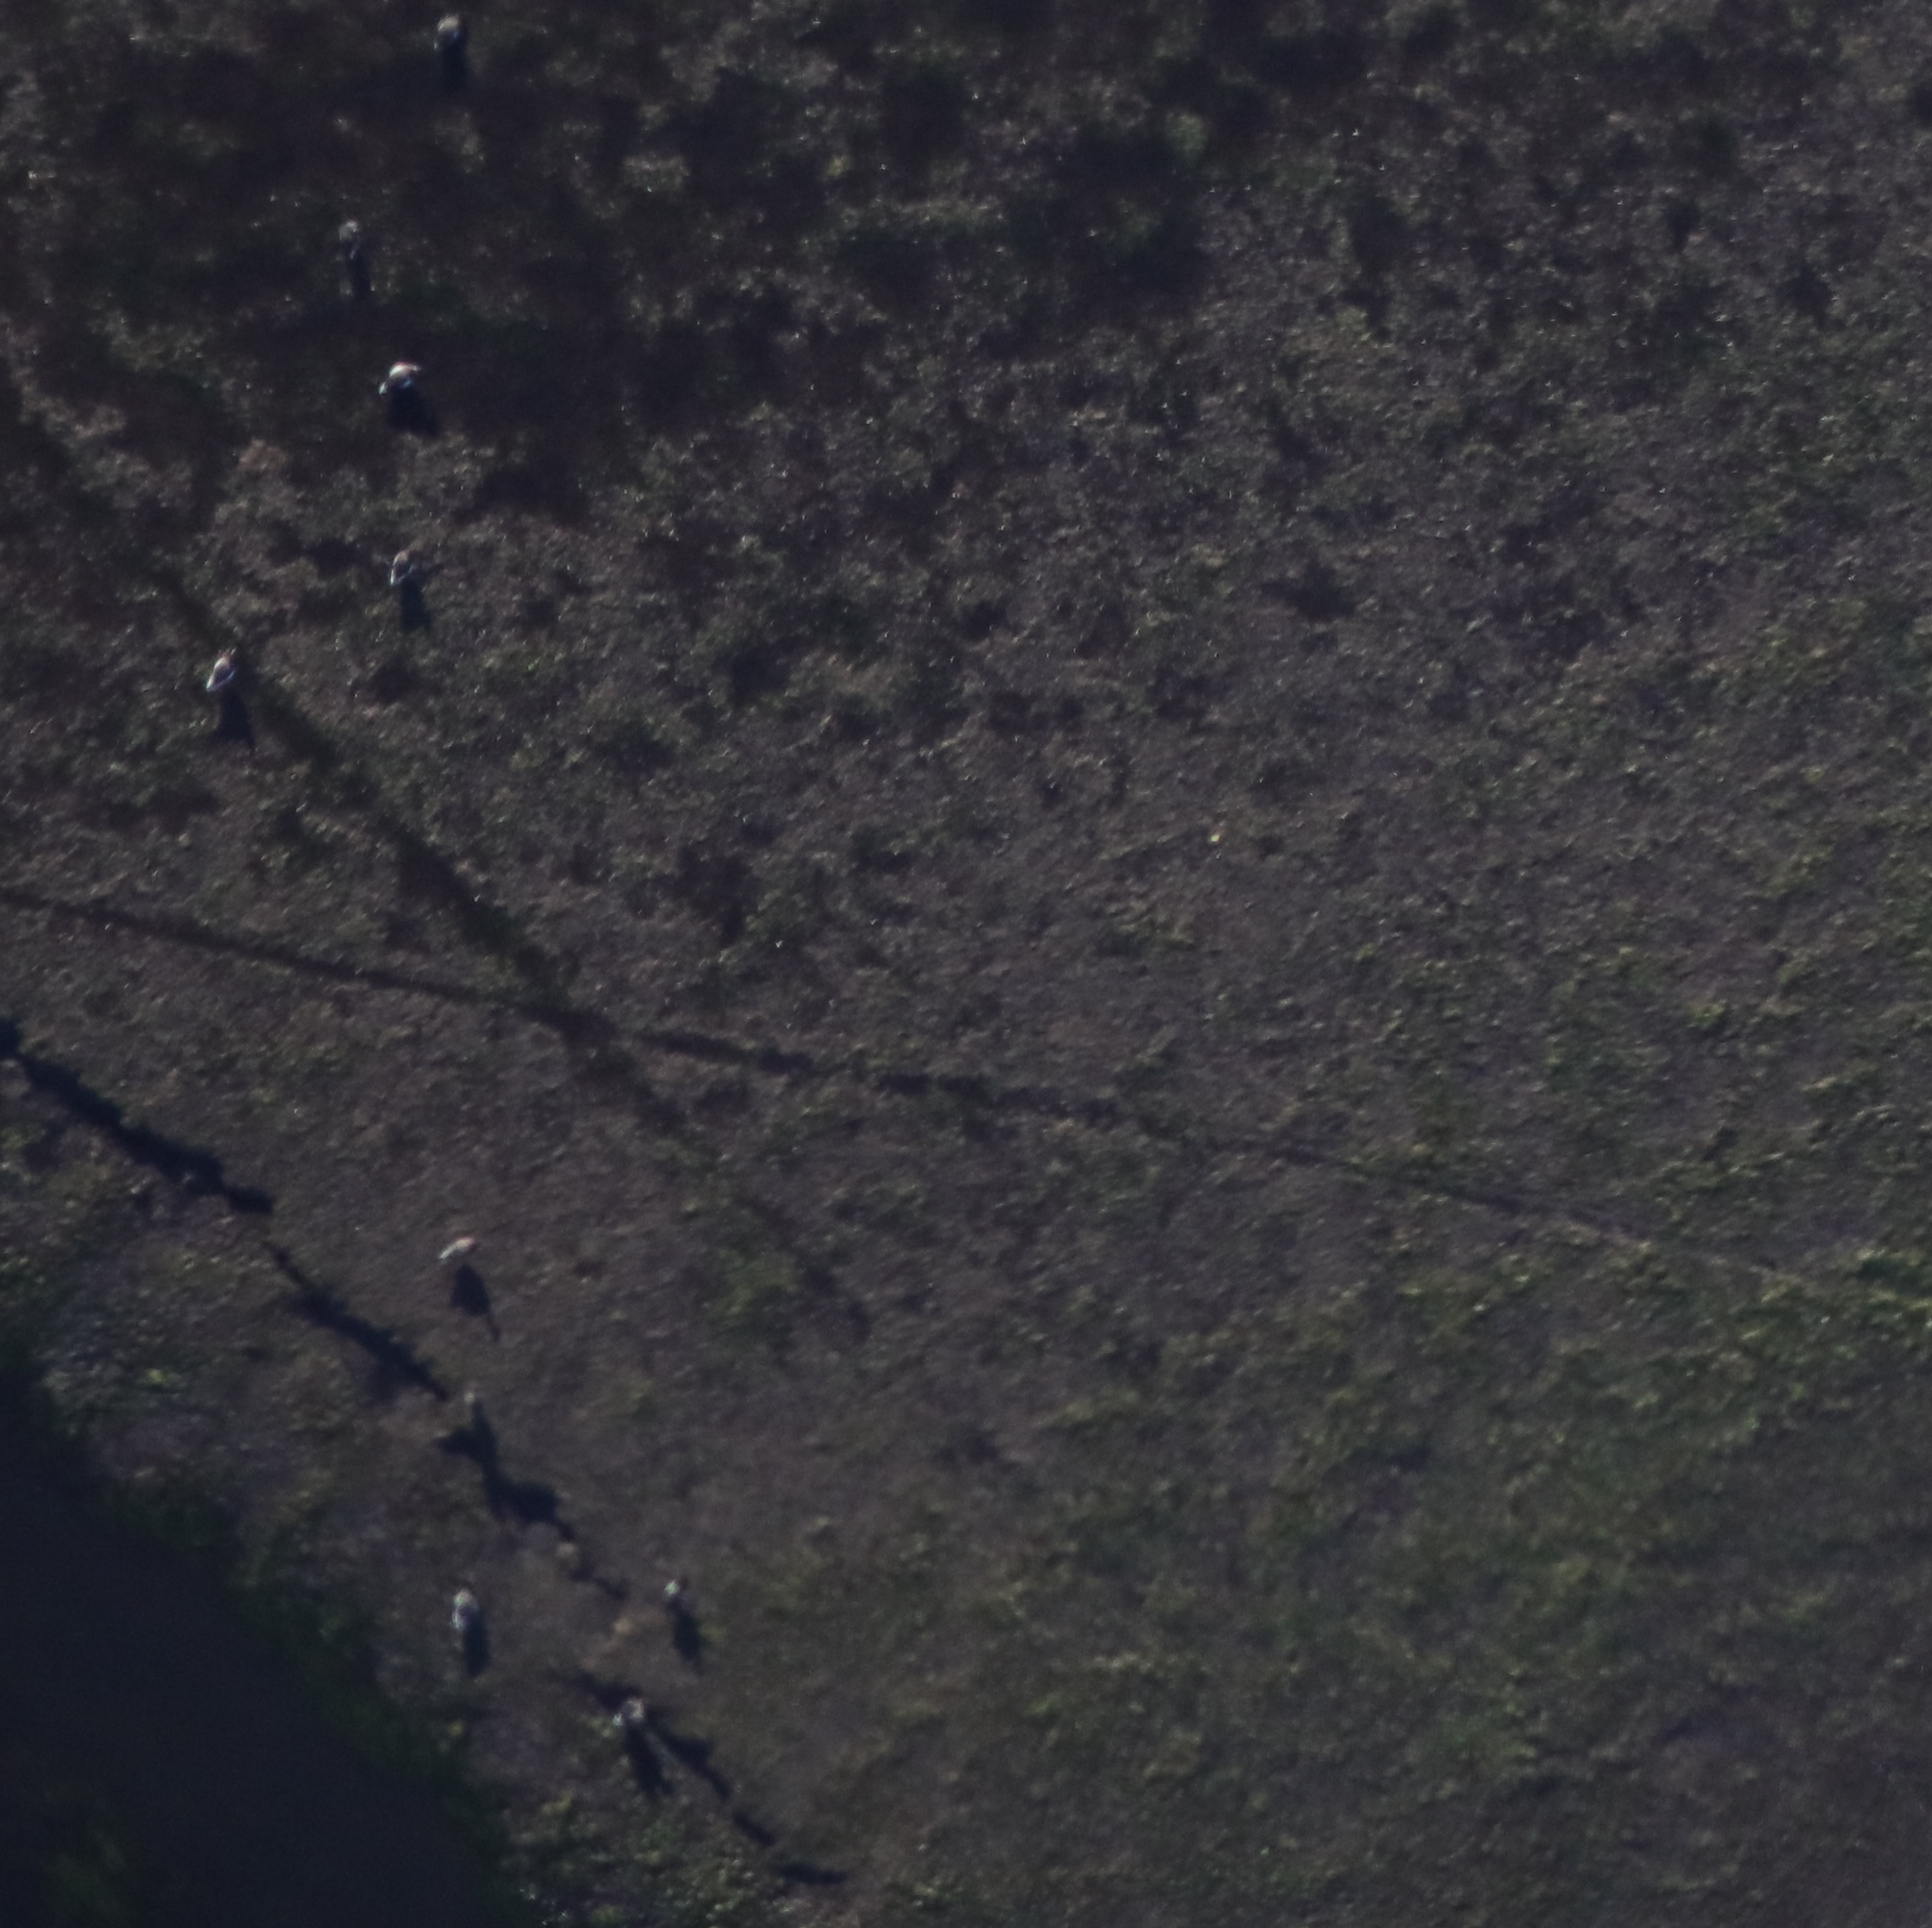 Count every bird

10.